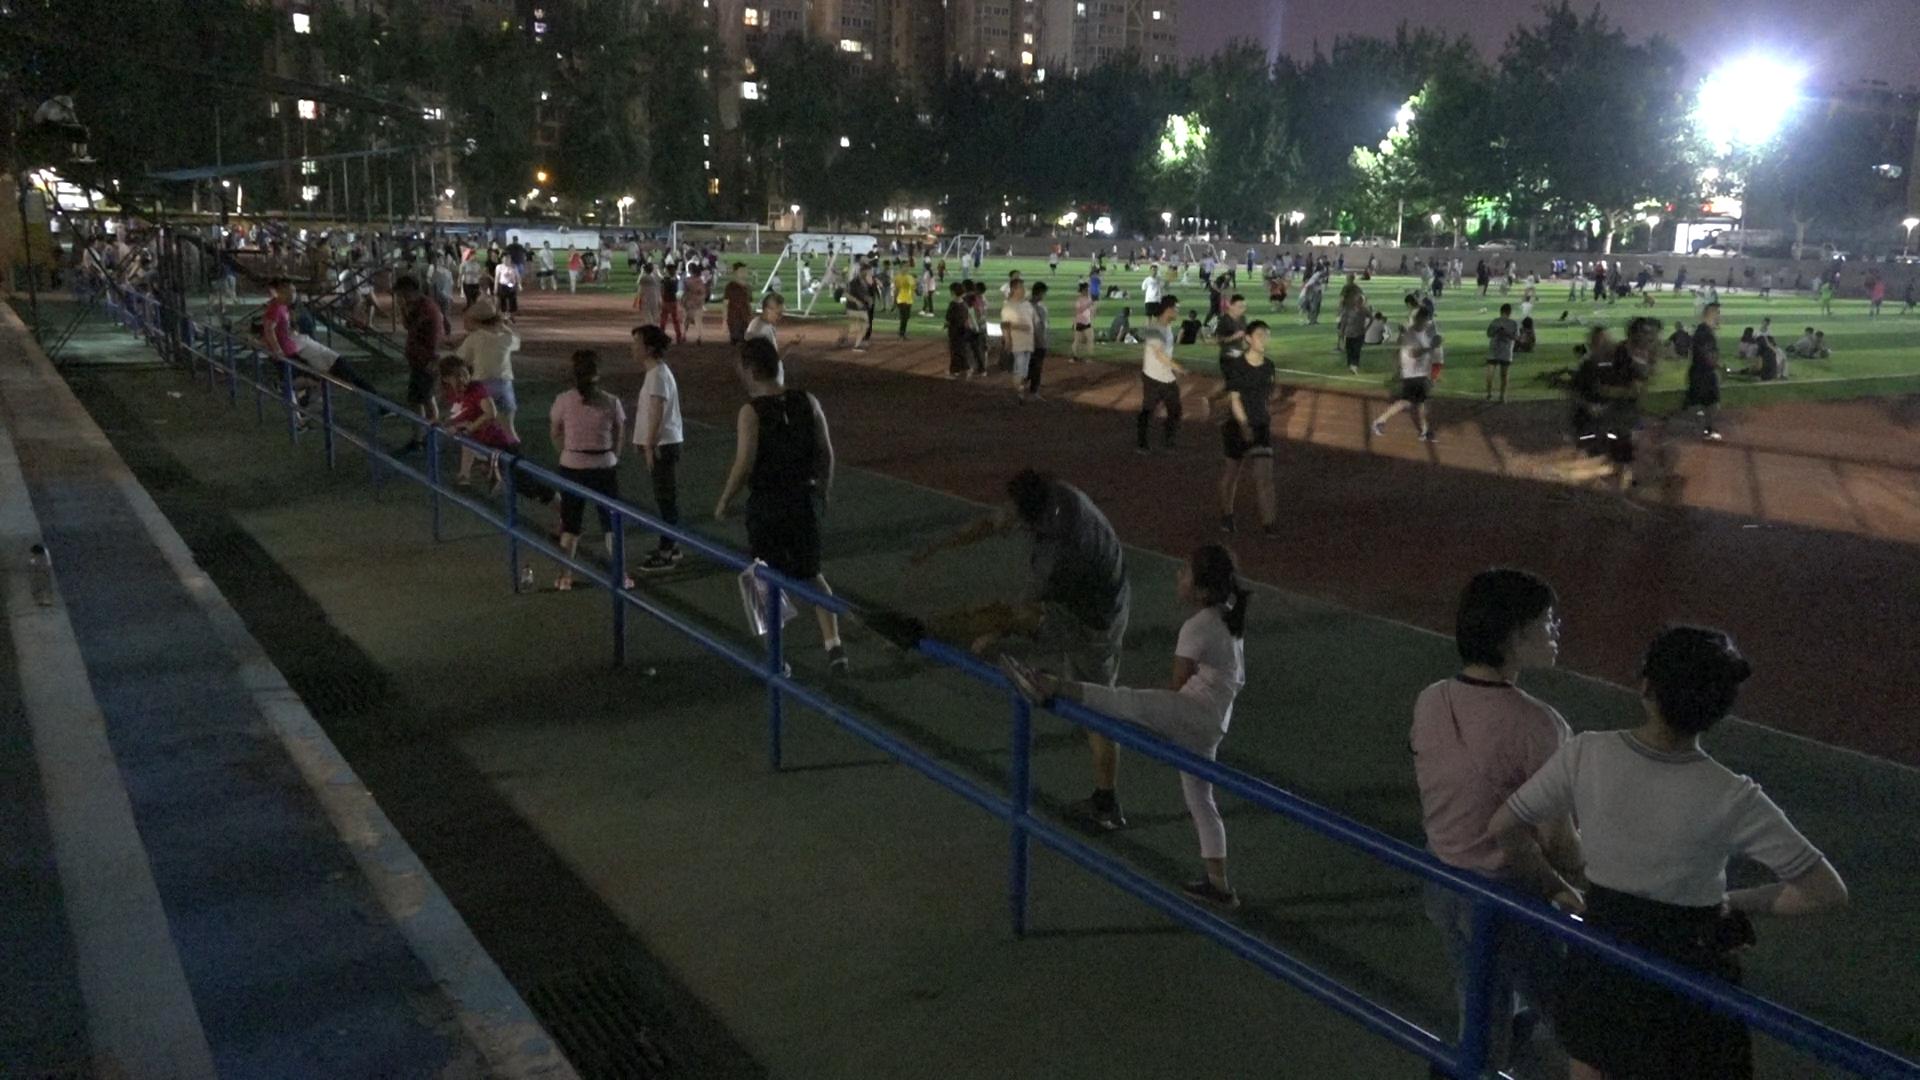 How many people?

270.